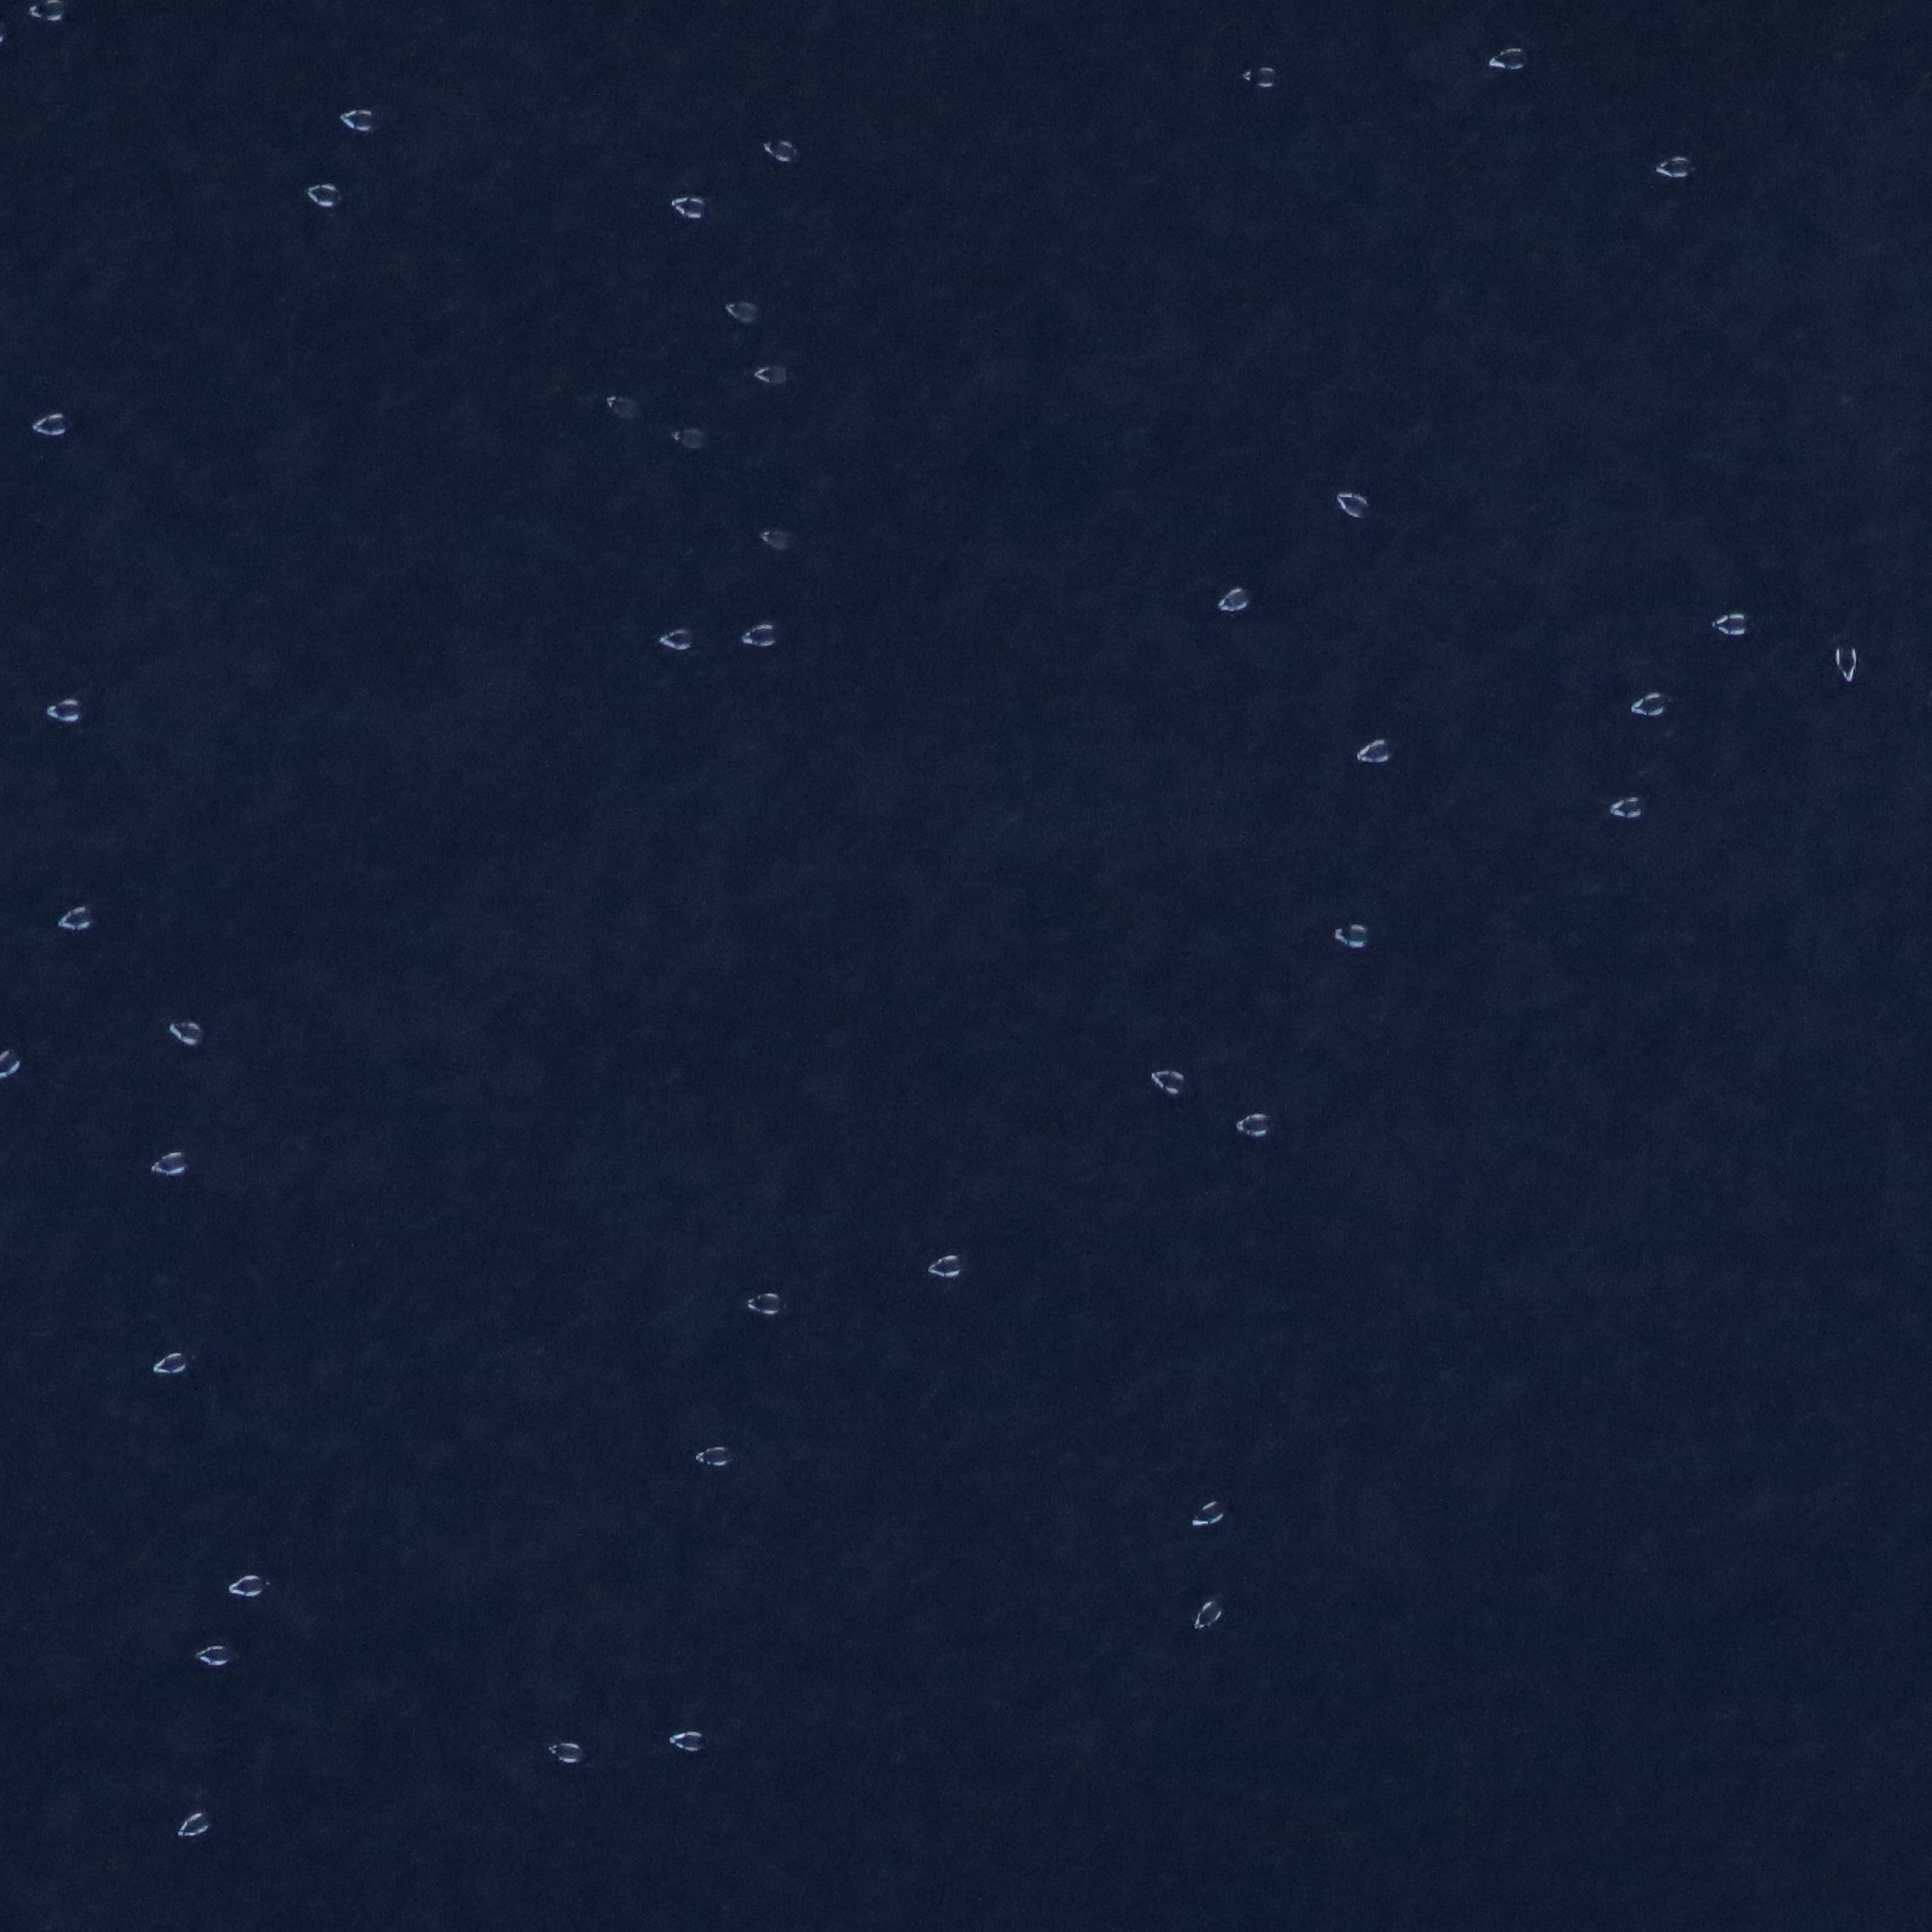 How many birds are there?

42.